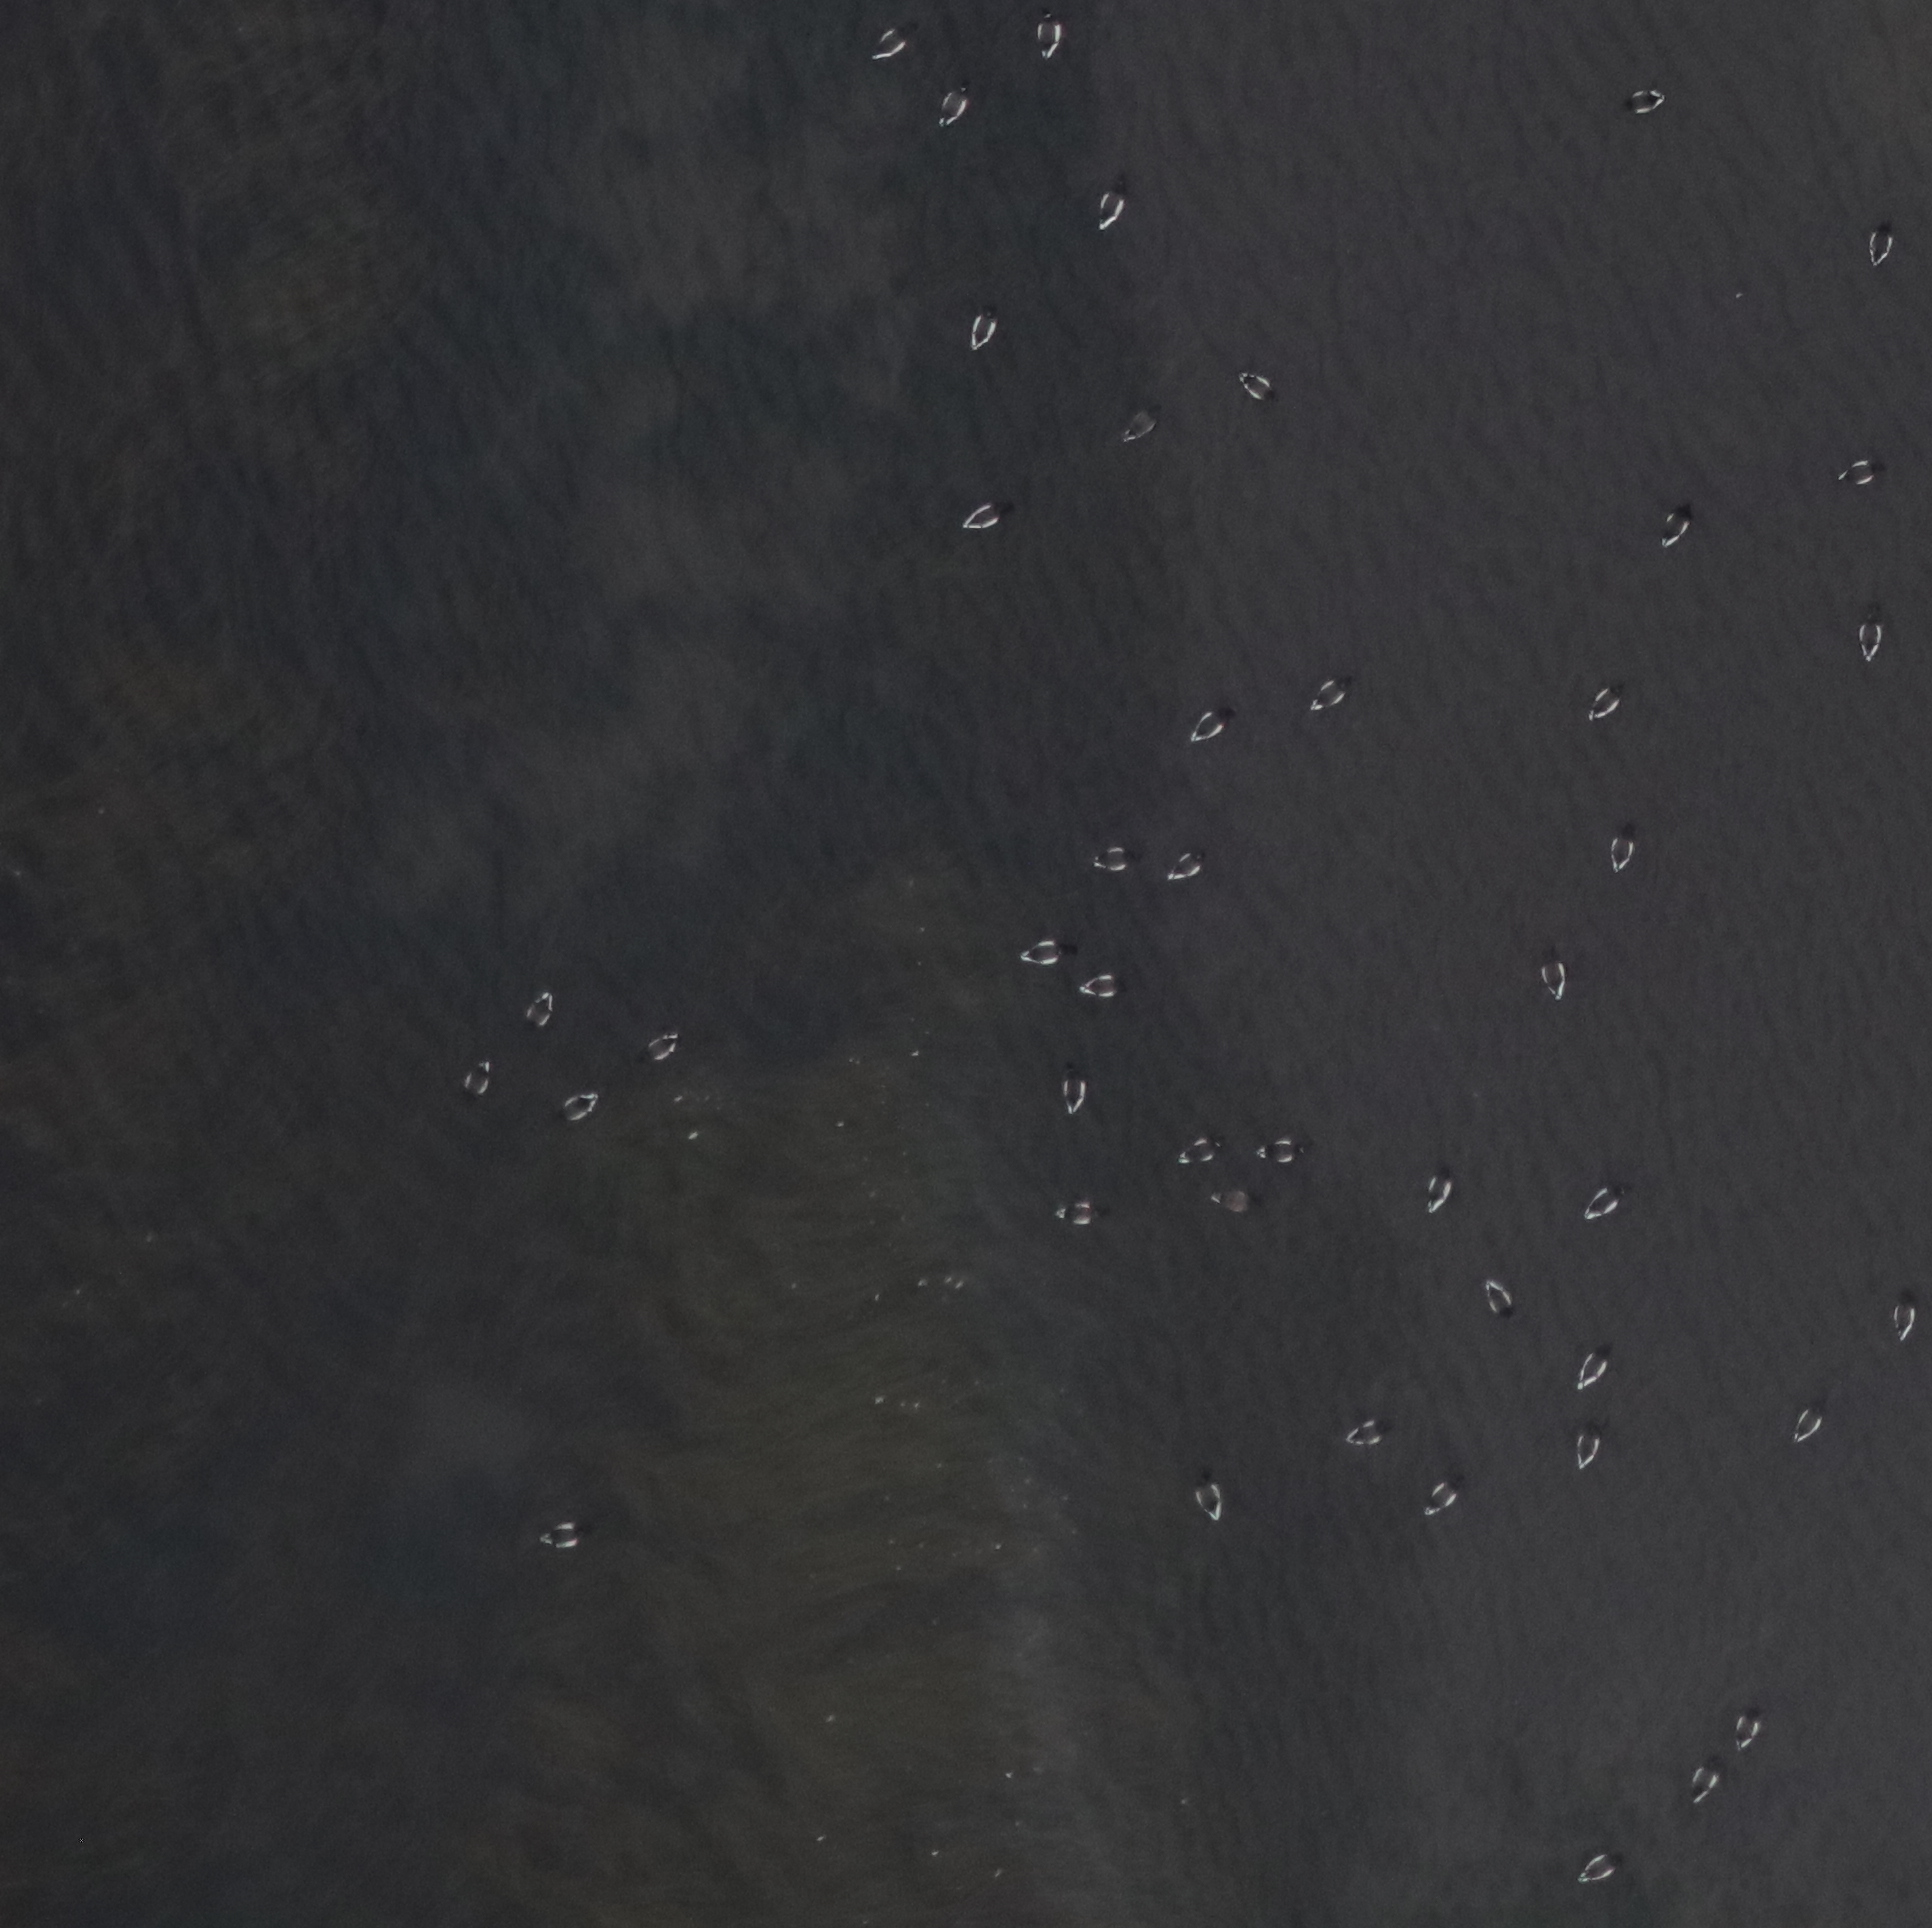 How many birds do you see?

45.